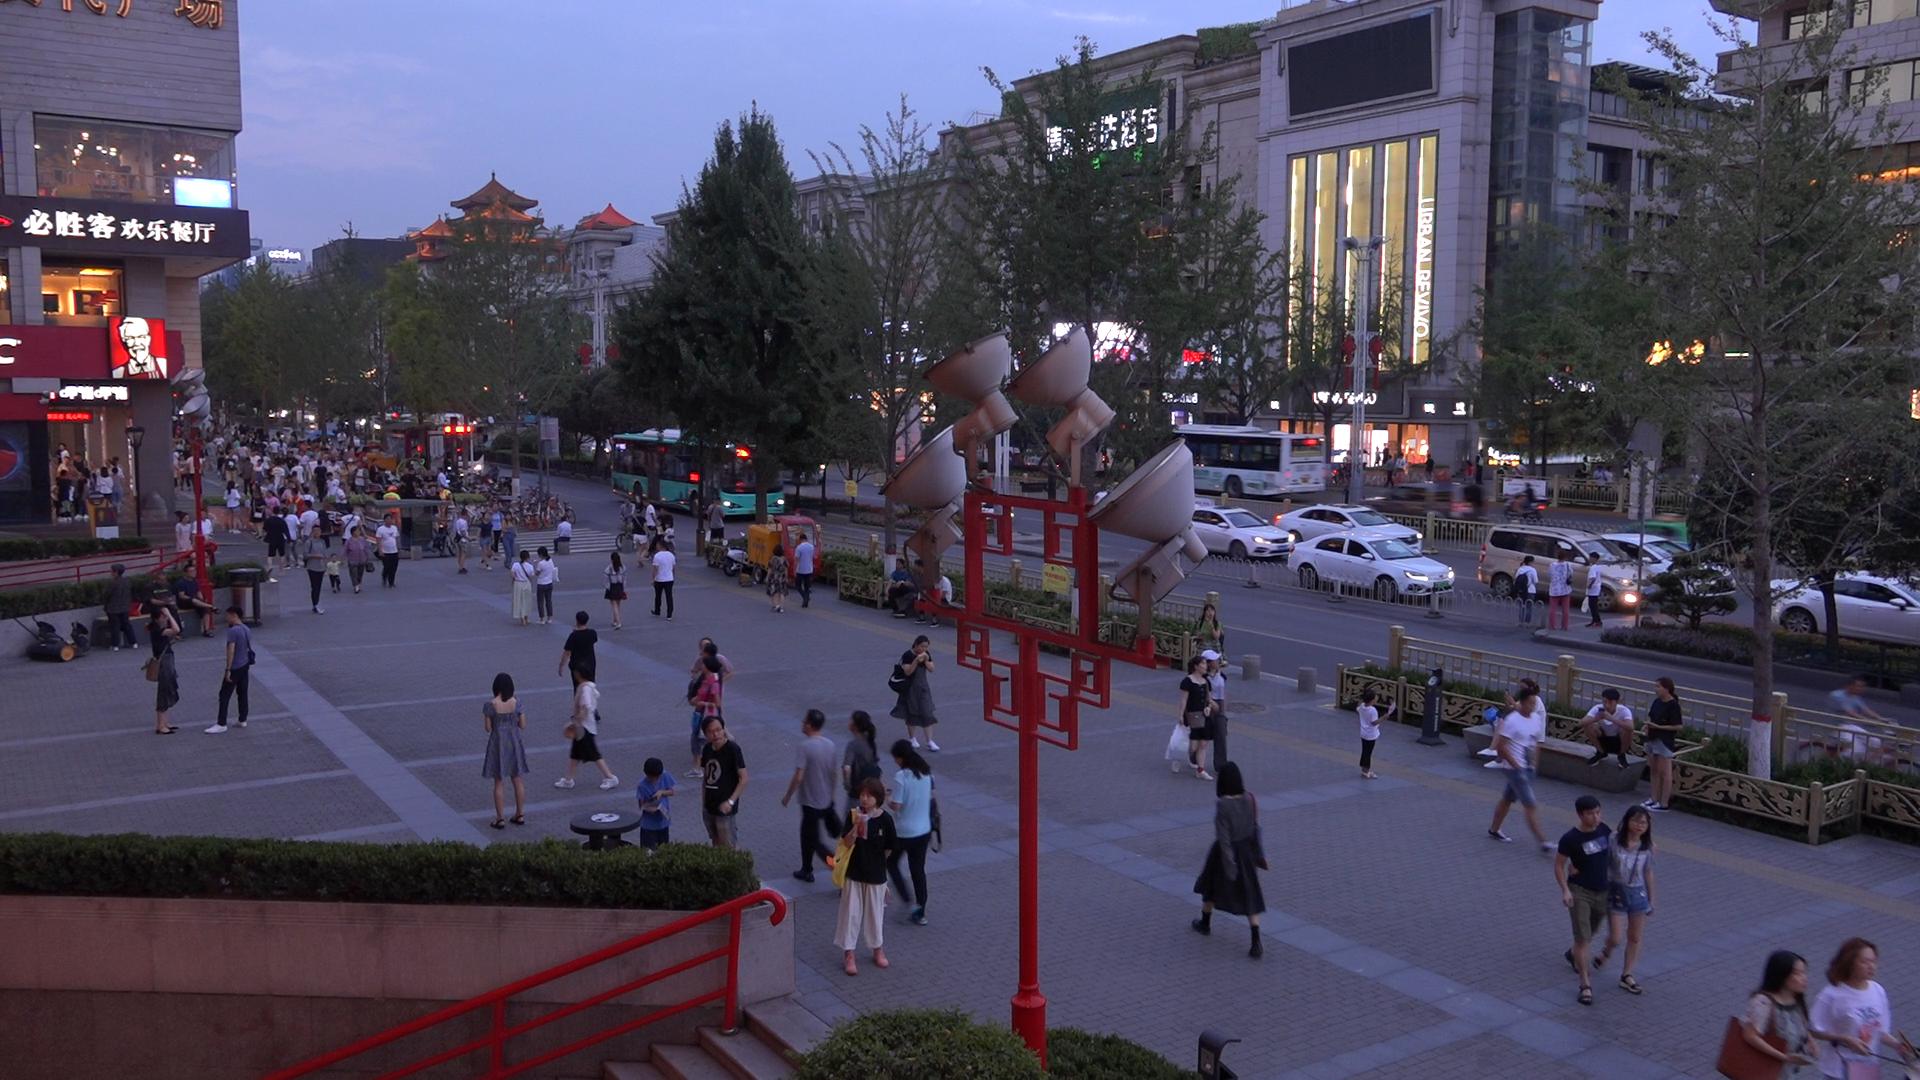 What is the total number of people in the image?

140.